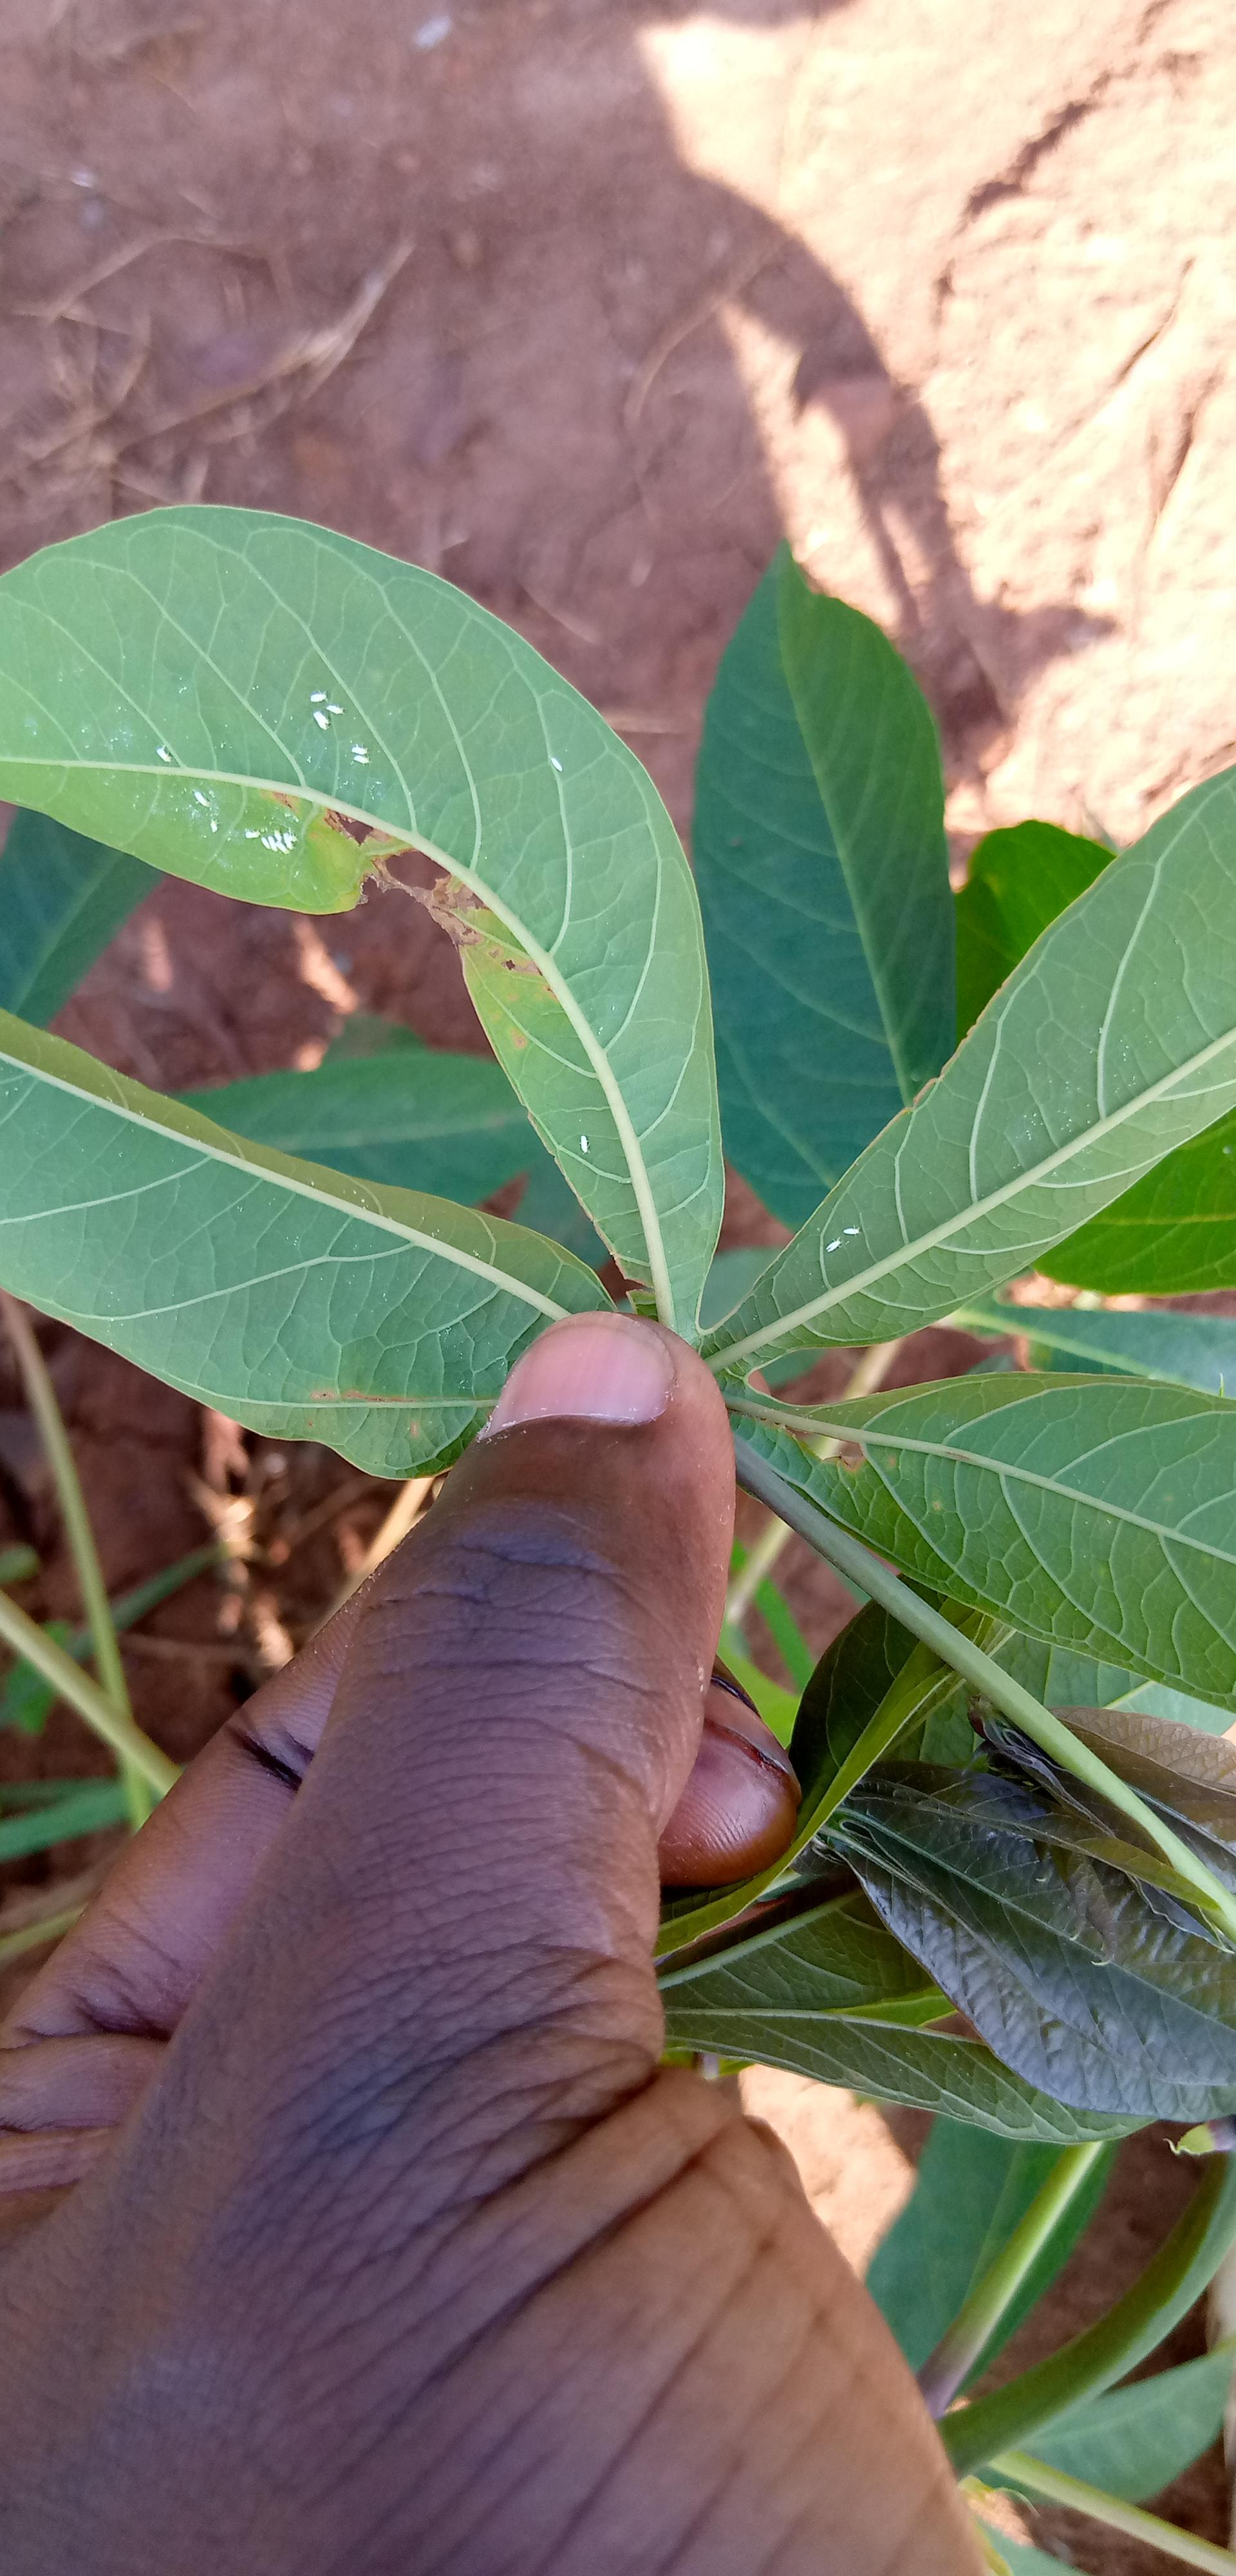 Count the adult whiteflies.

17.